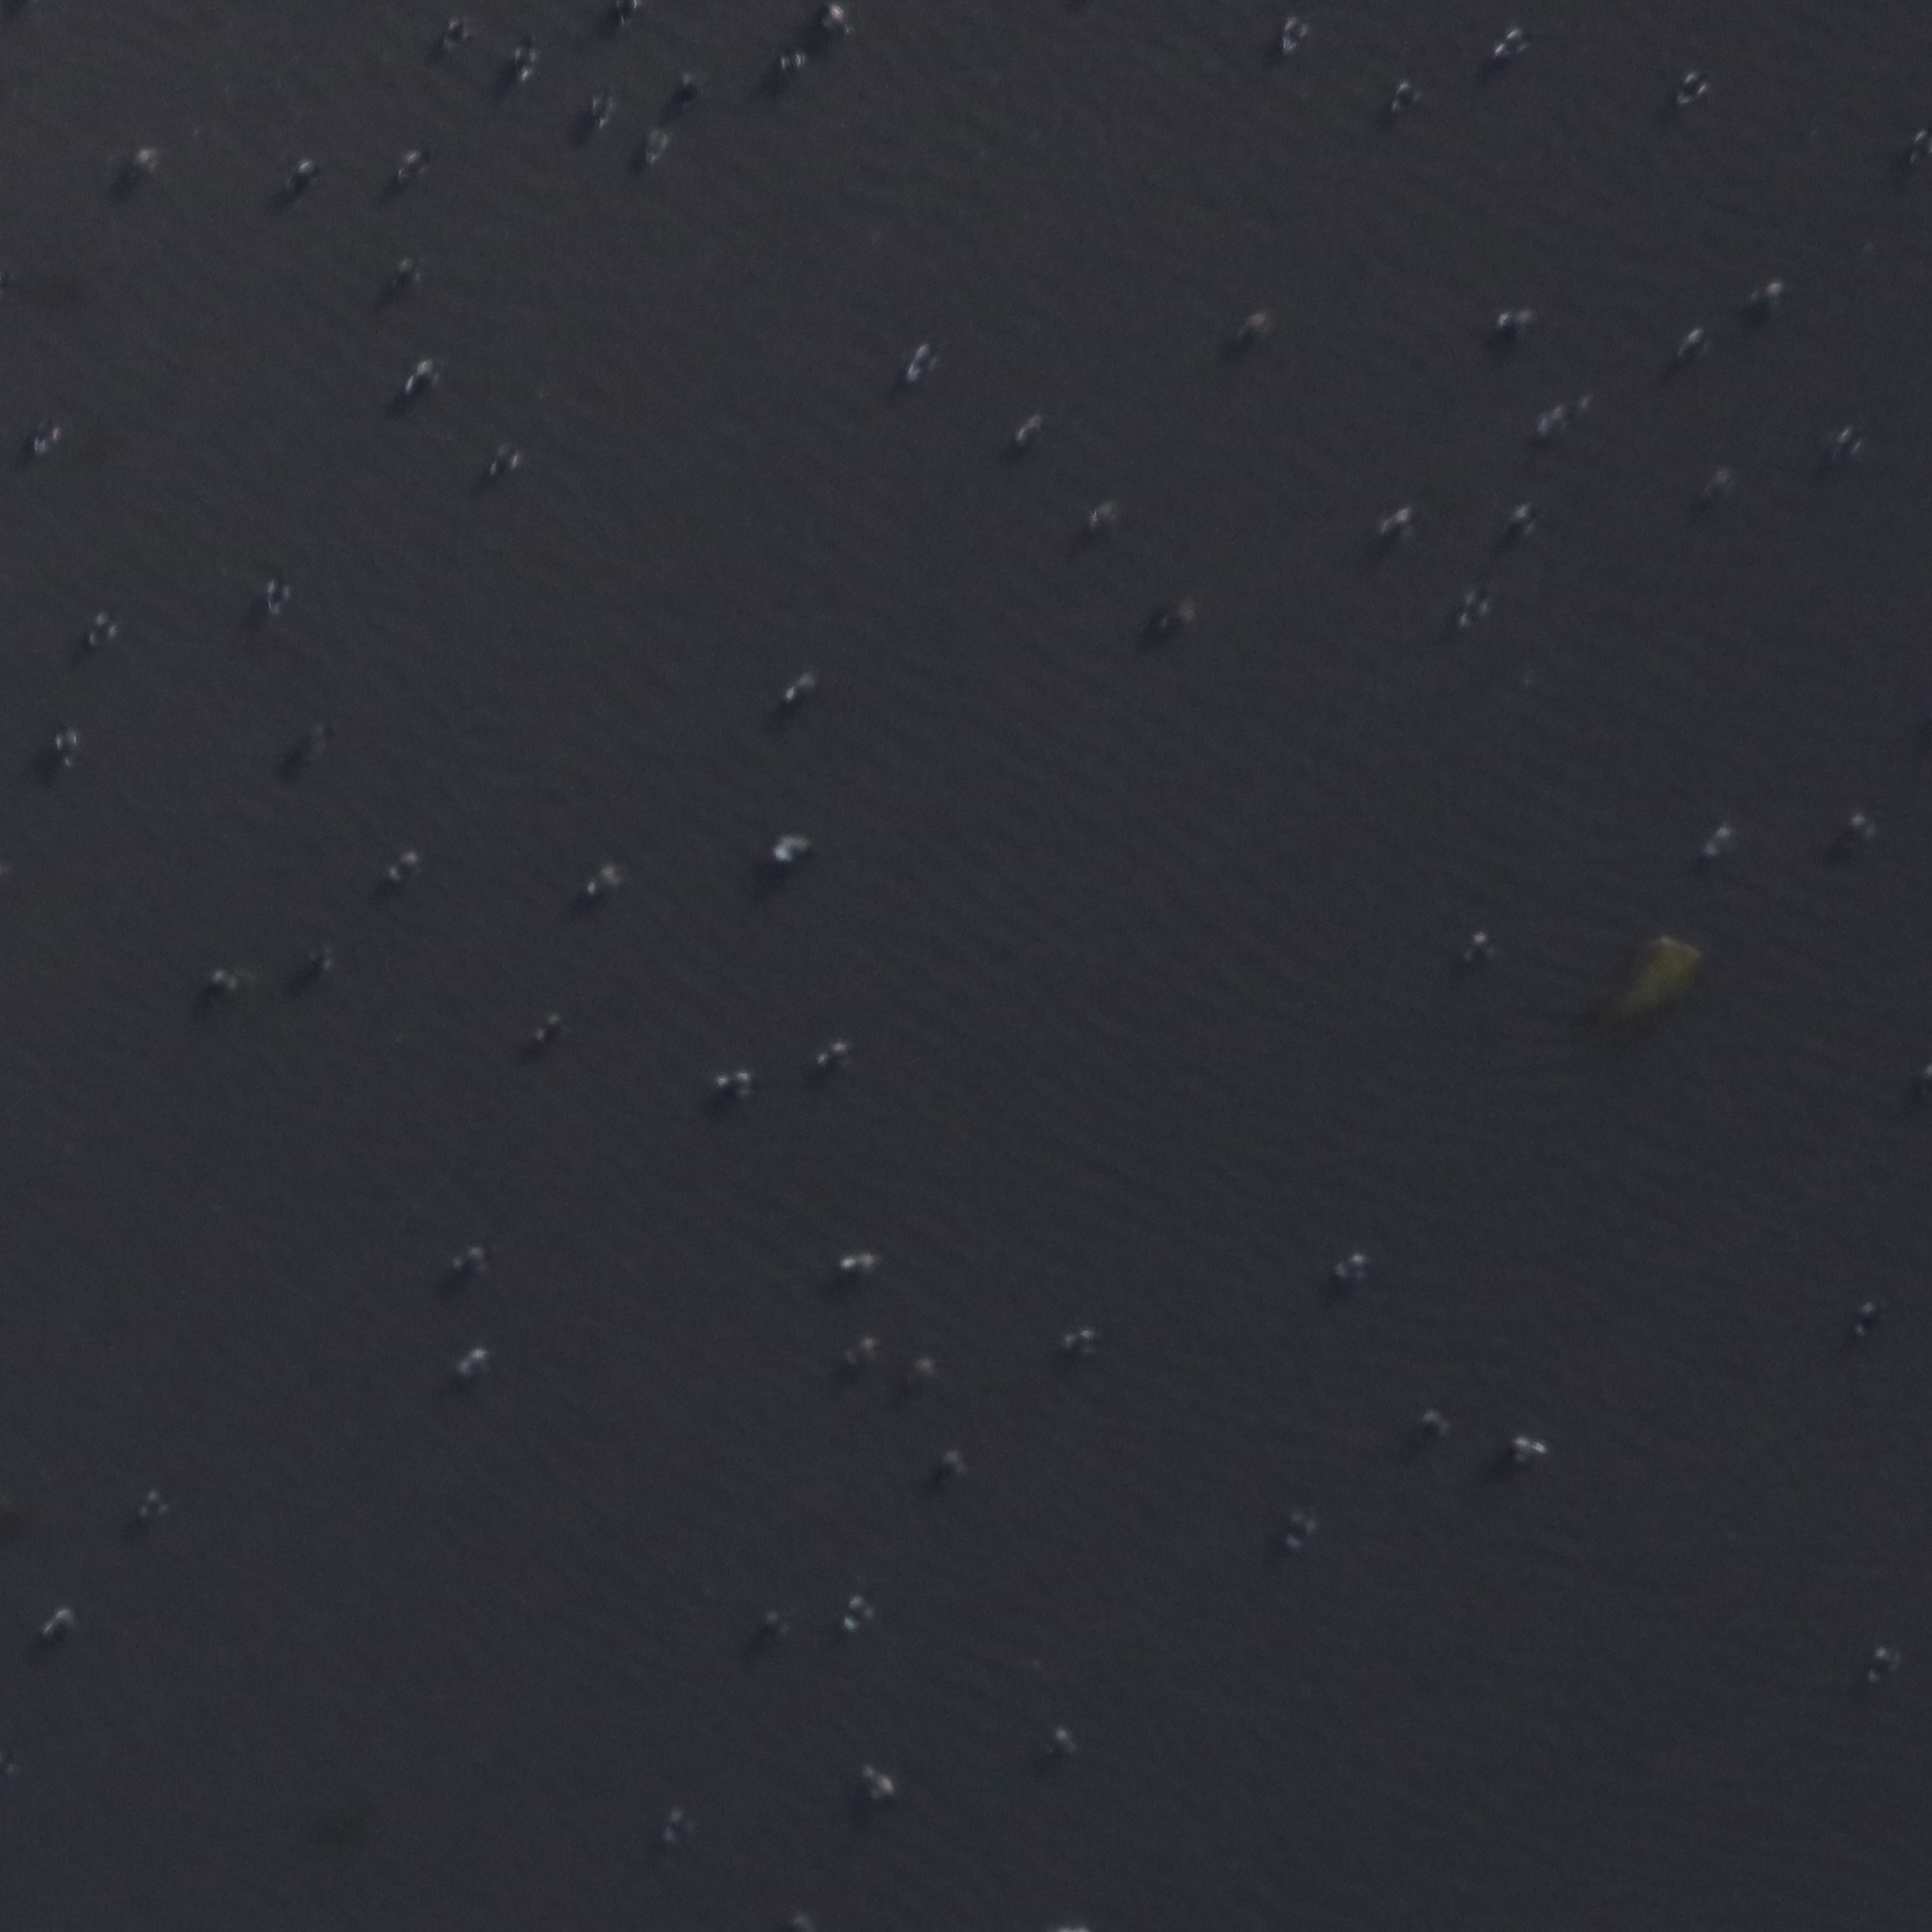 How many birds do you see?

72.